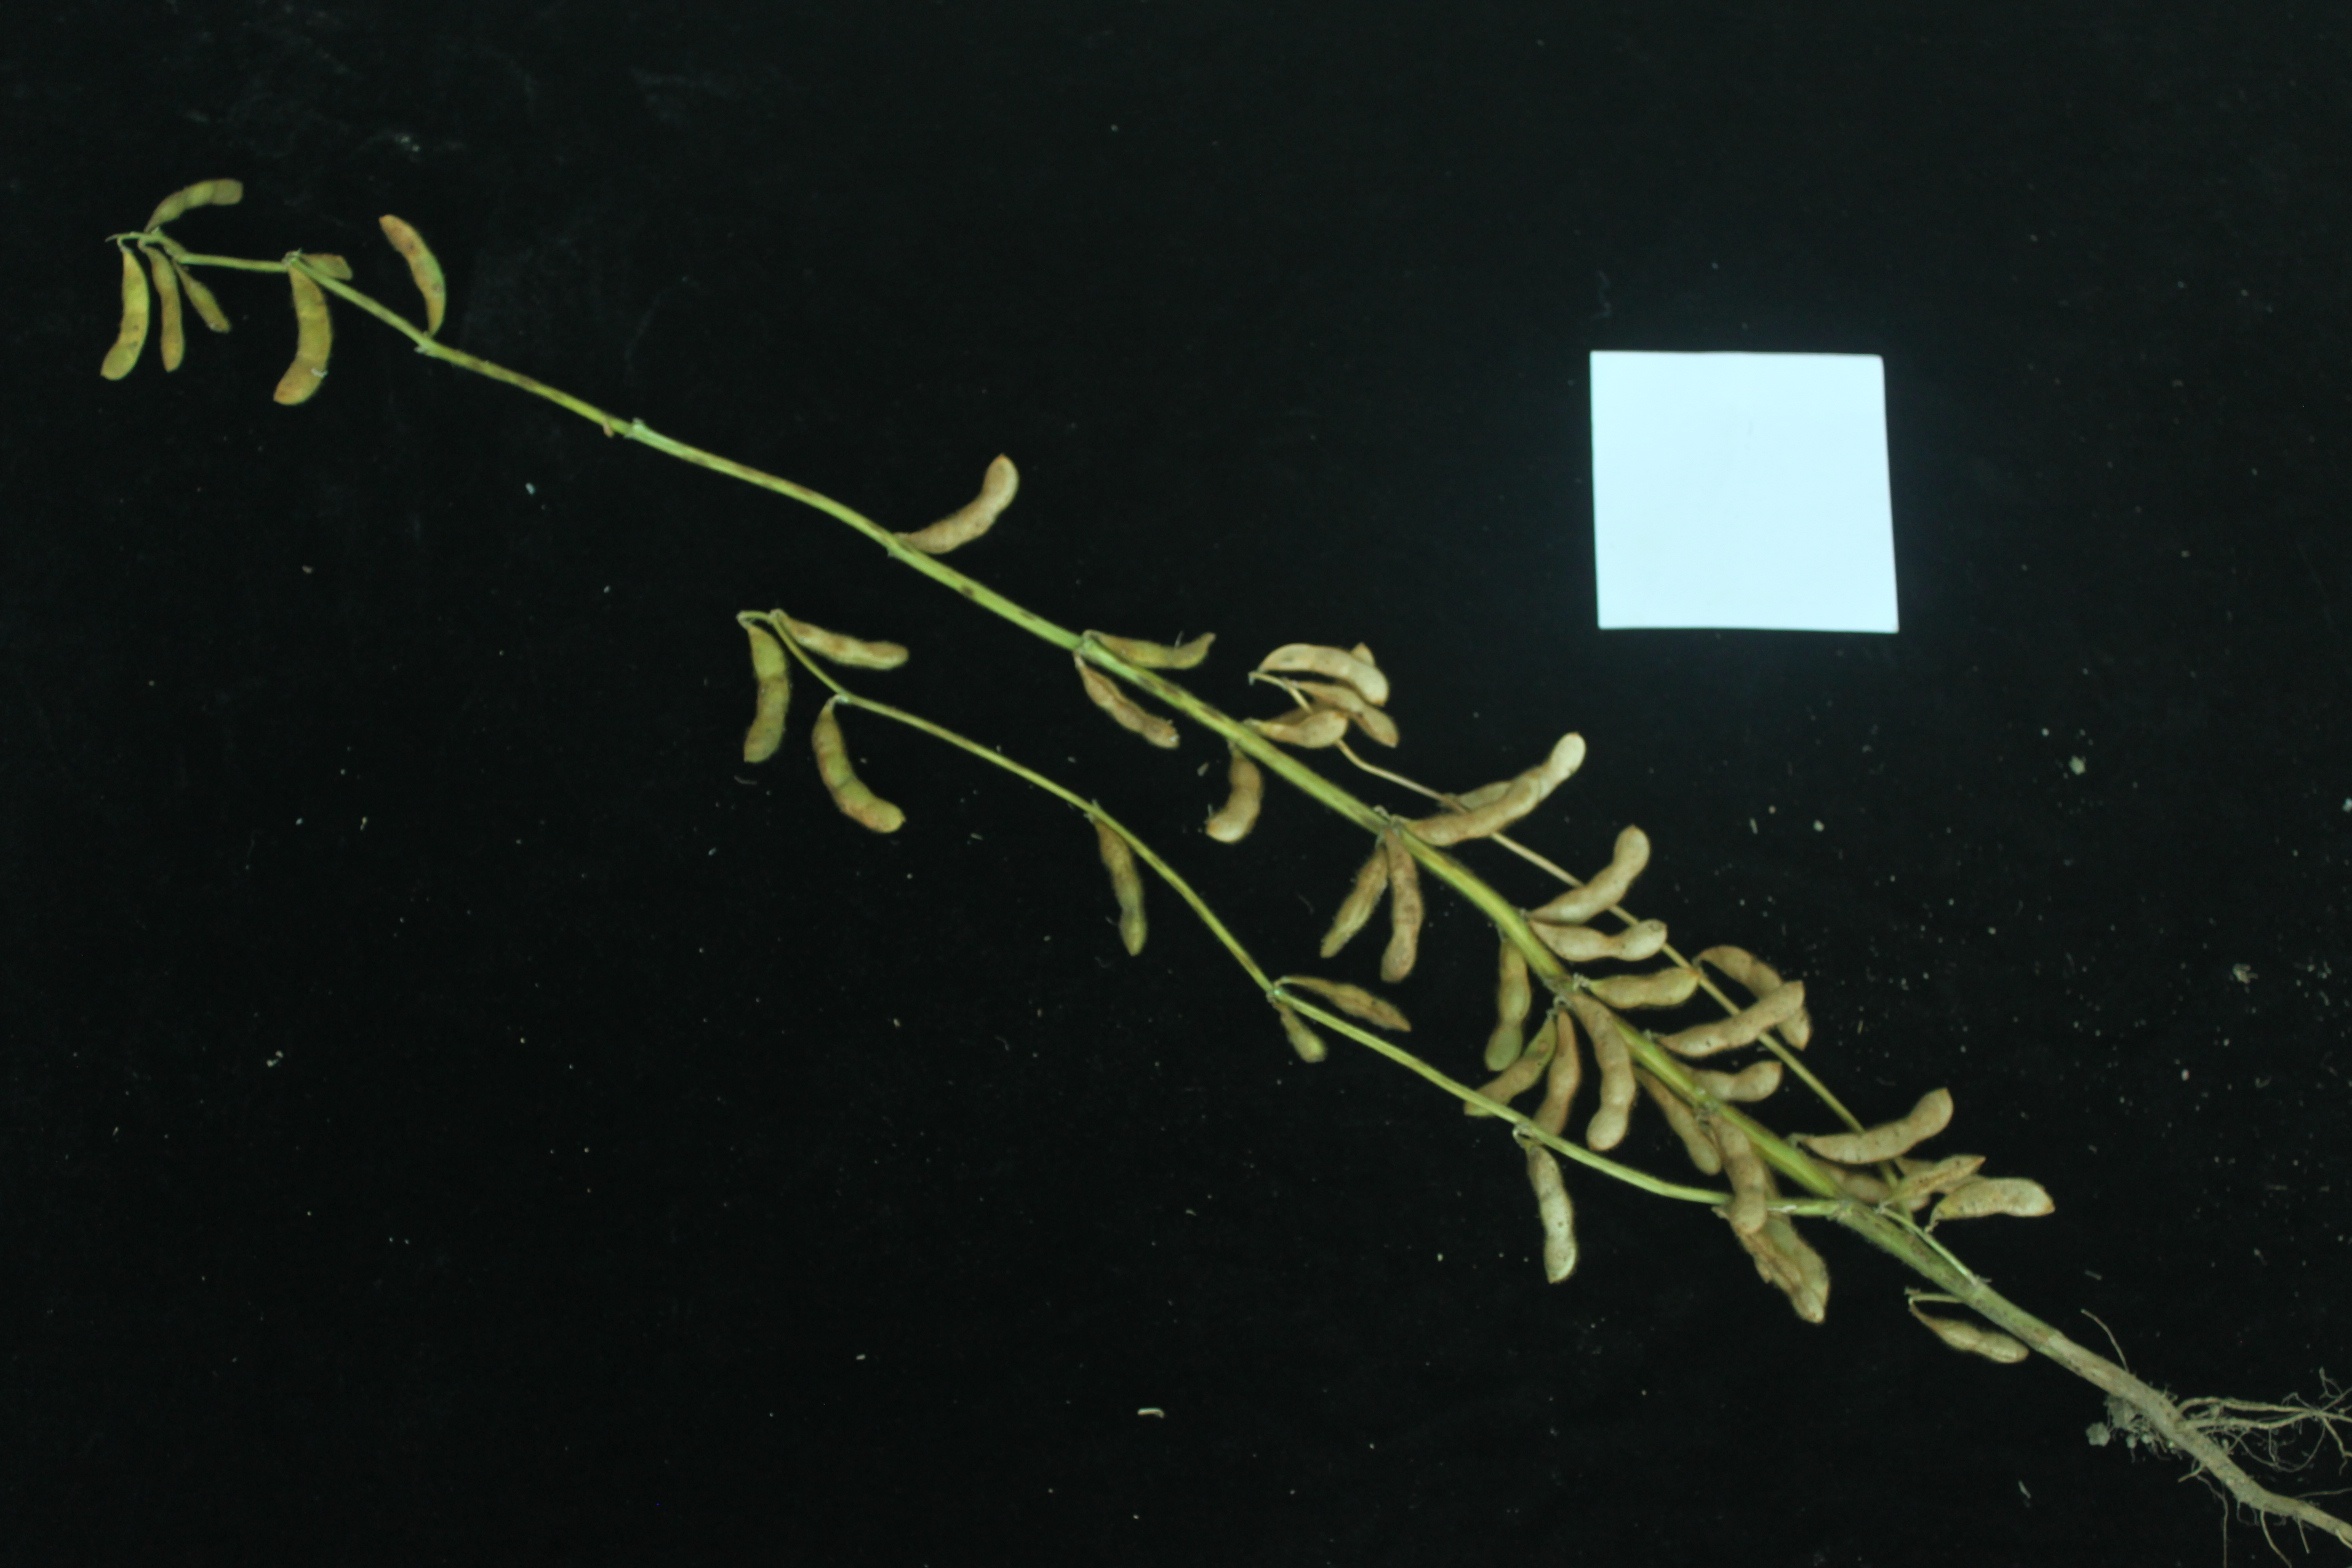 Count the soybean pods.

41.